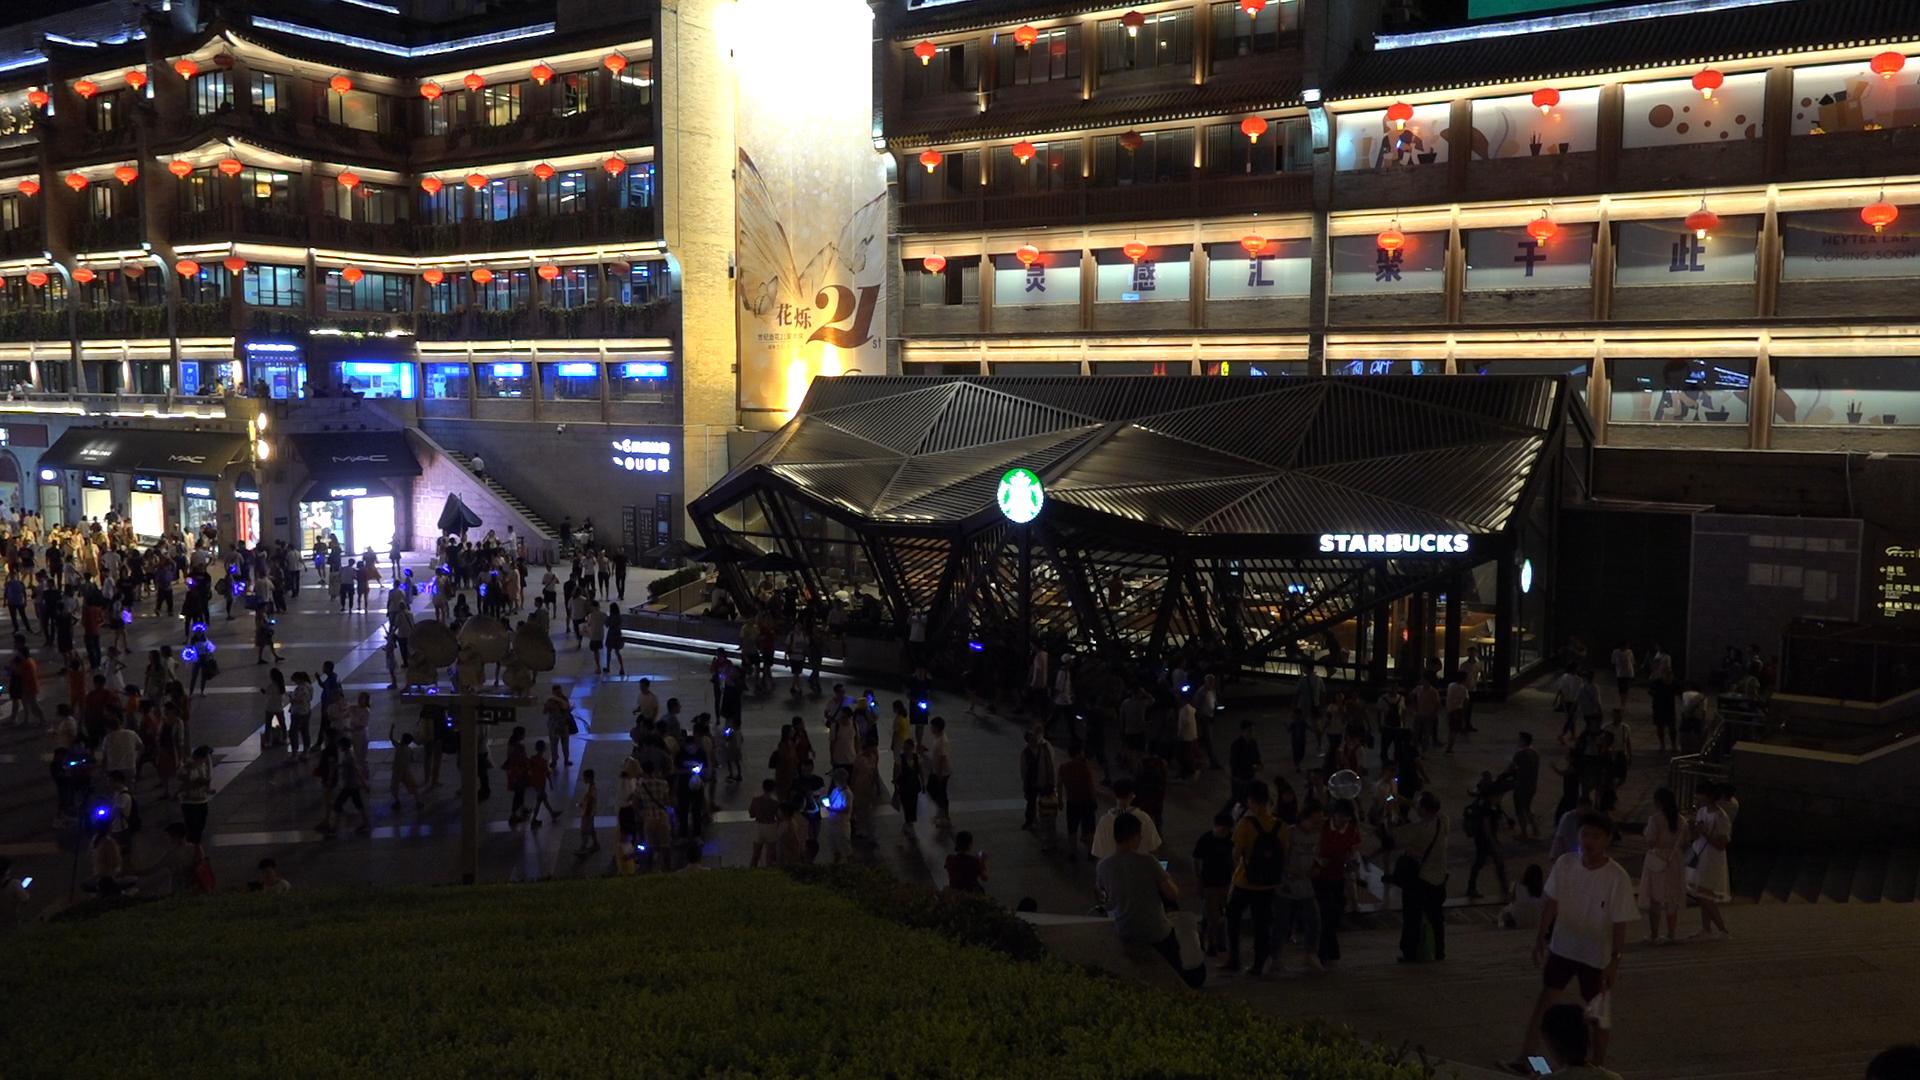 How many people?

262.